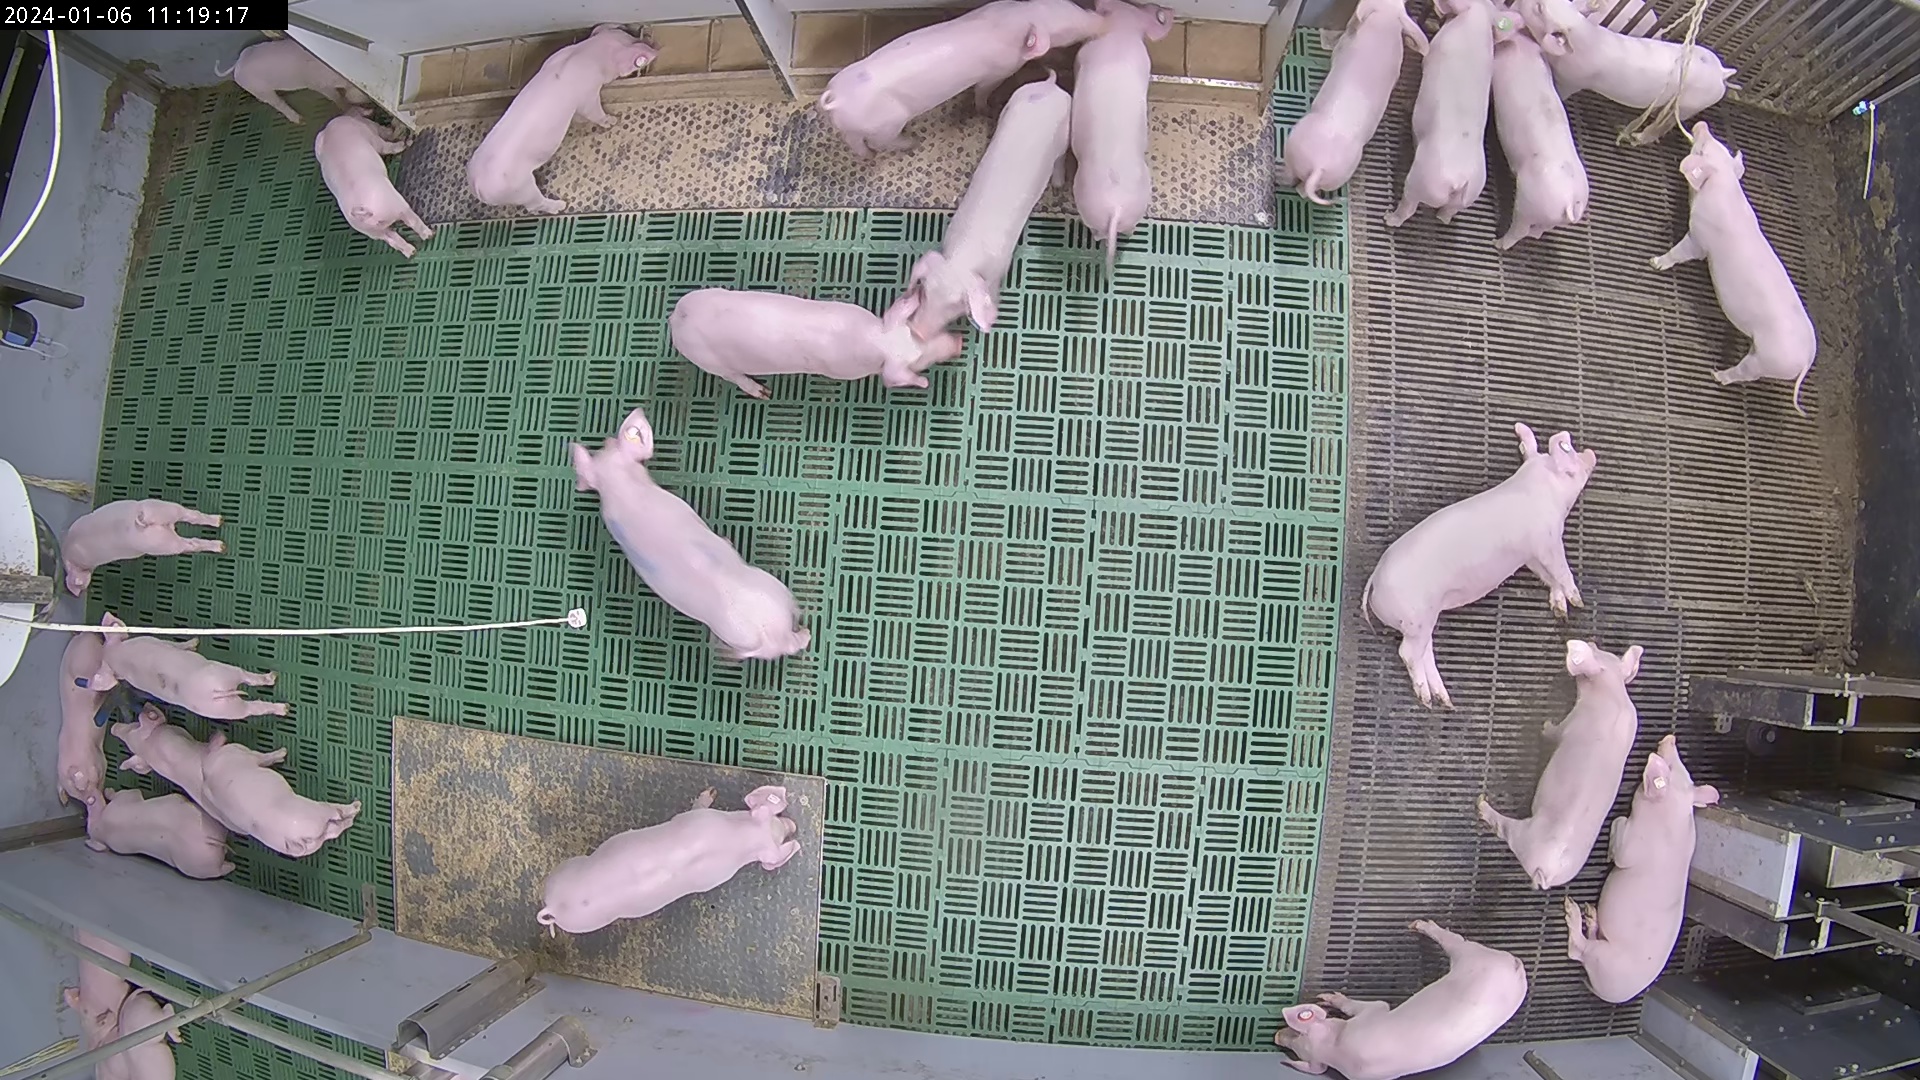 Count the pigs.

28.